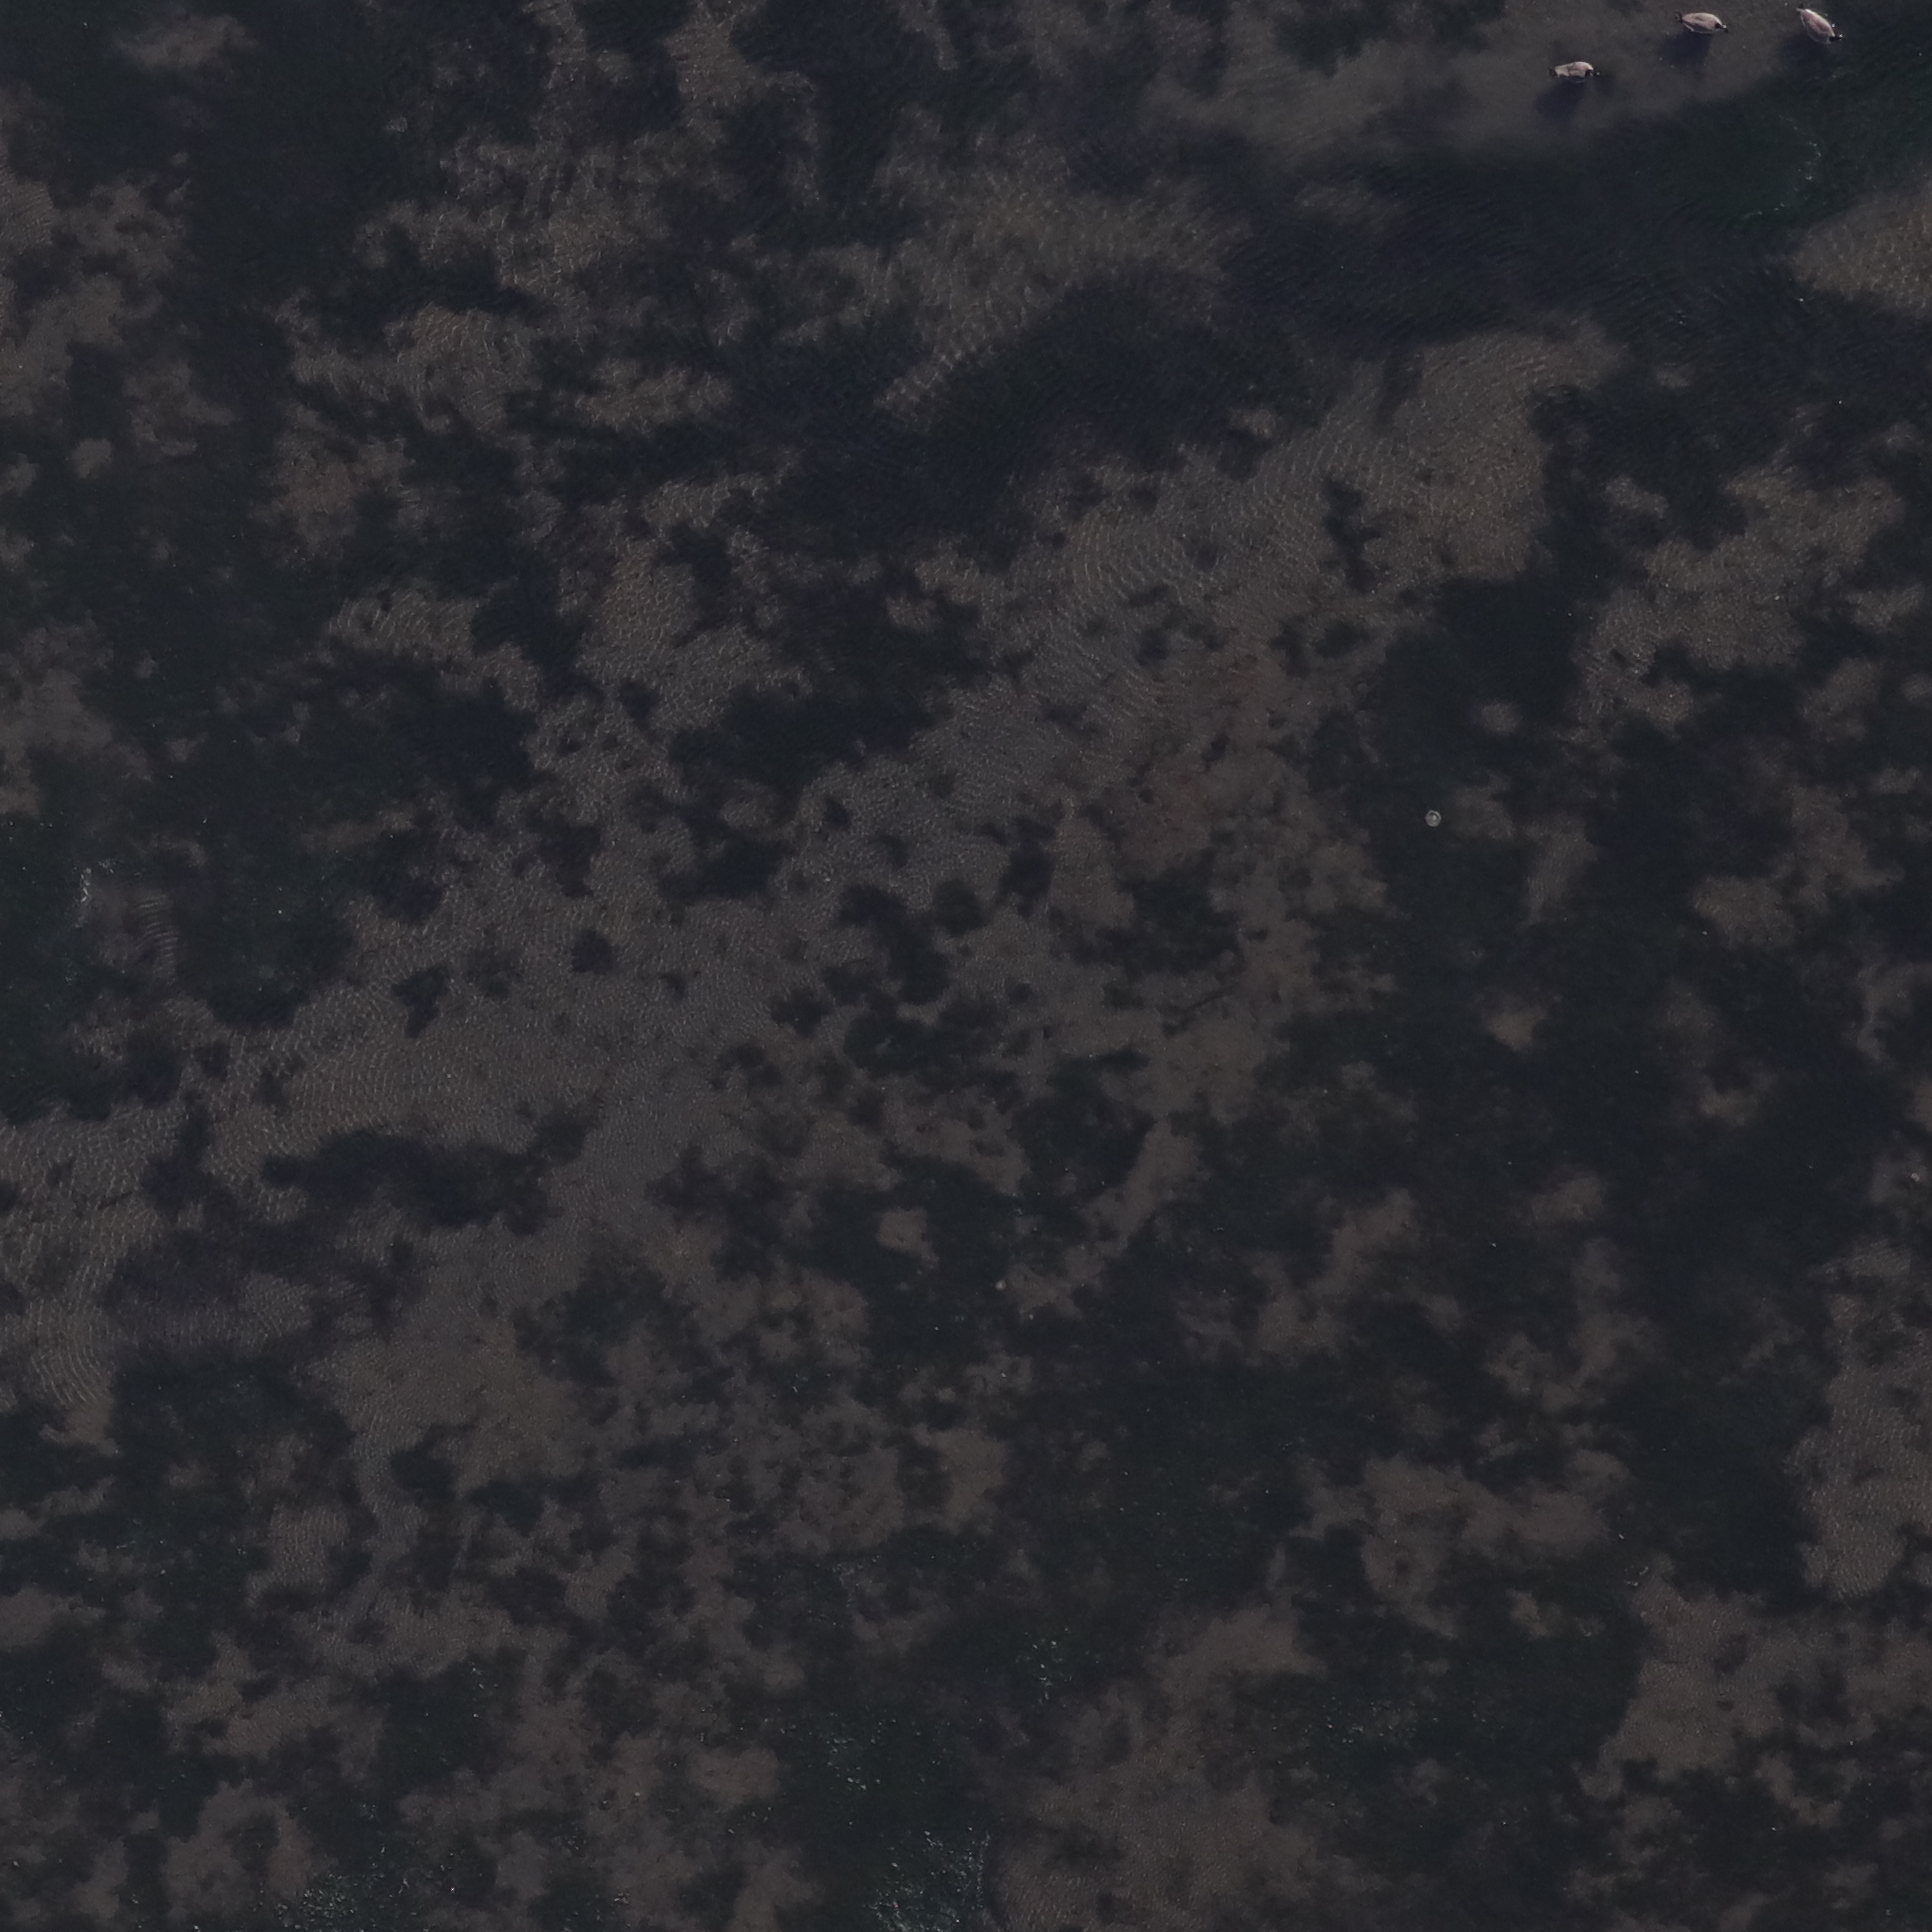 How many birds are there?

3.